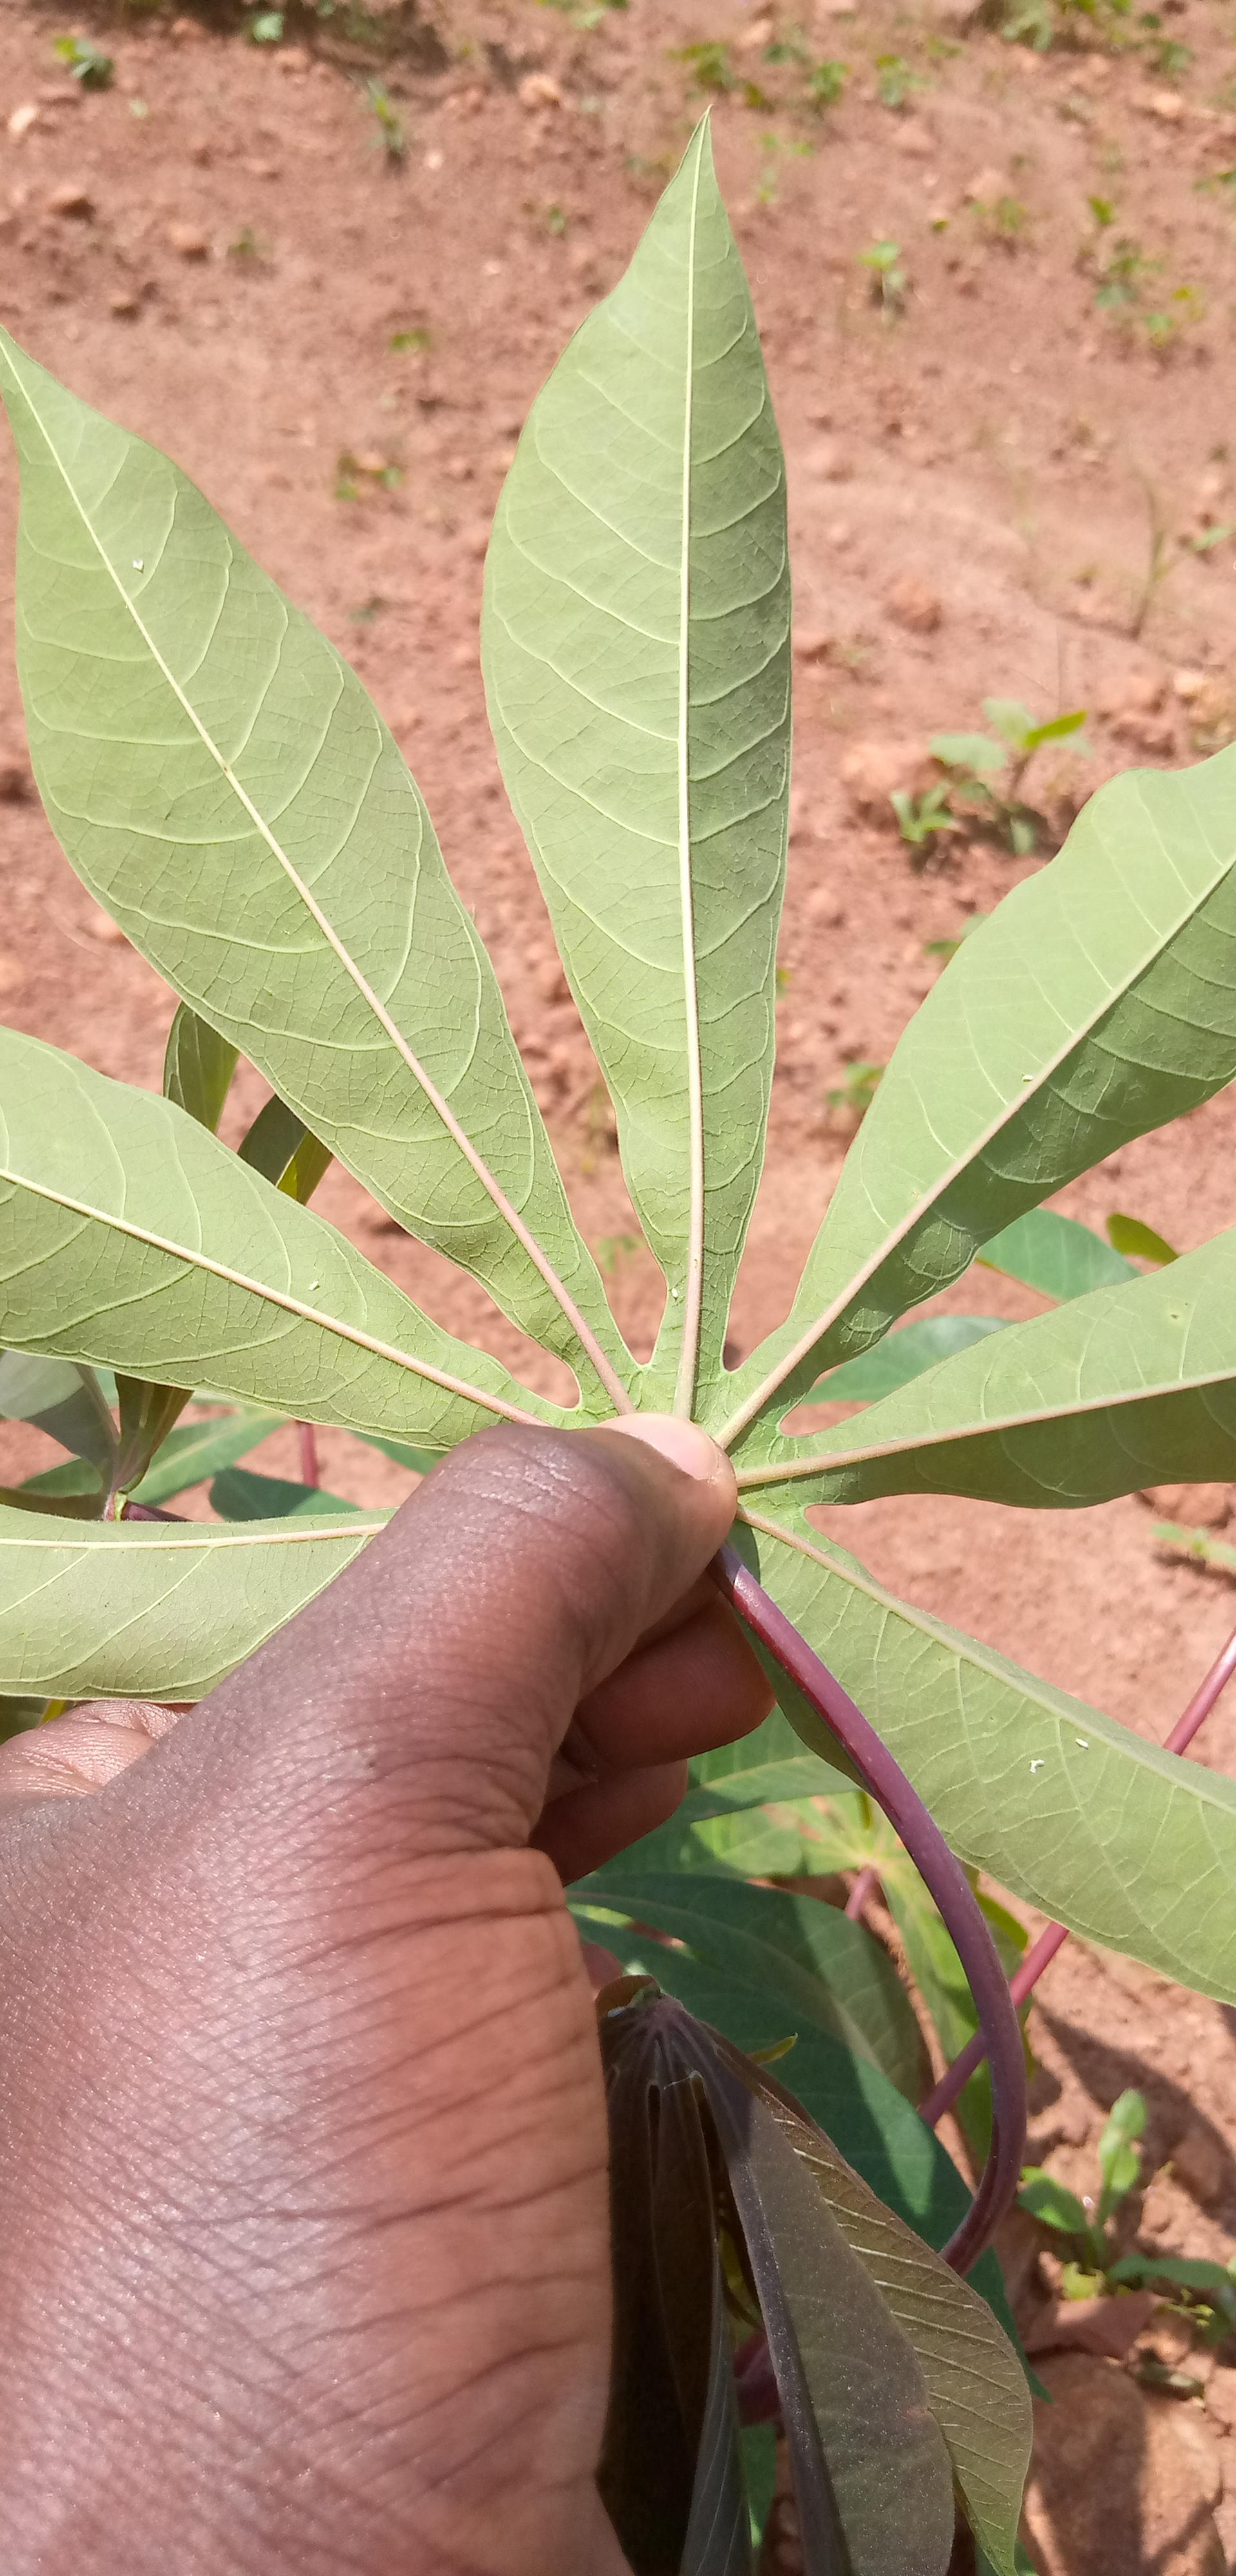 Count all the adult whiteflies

6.